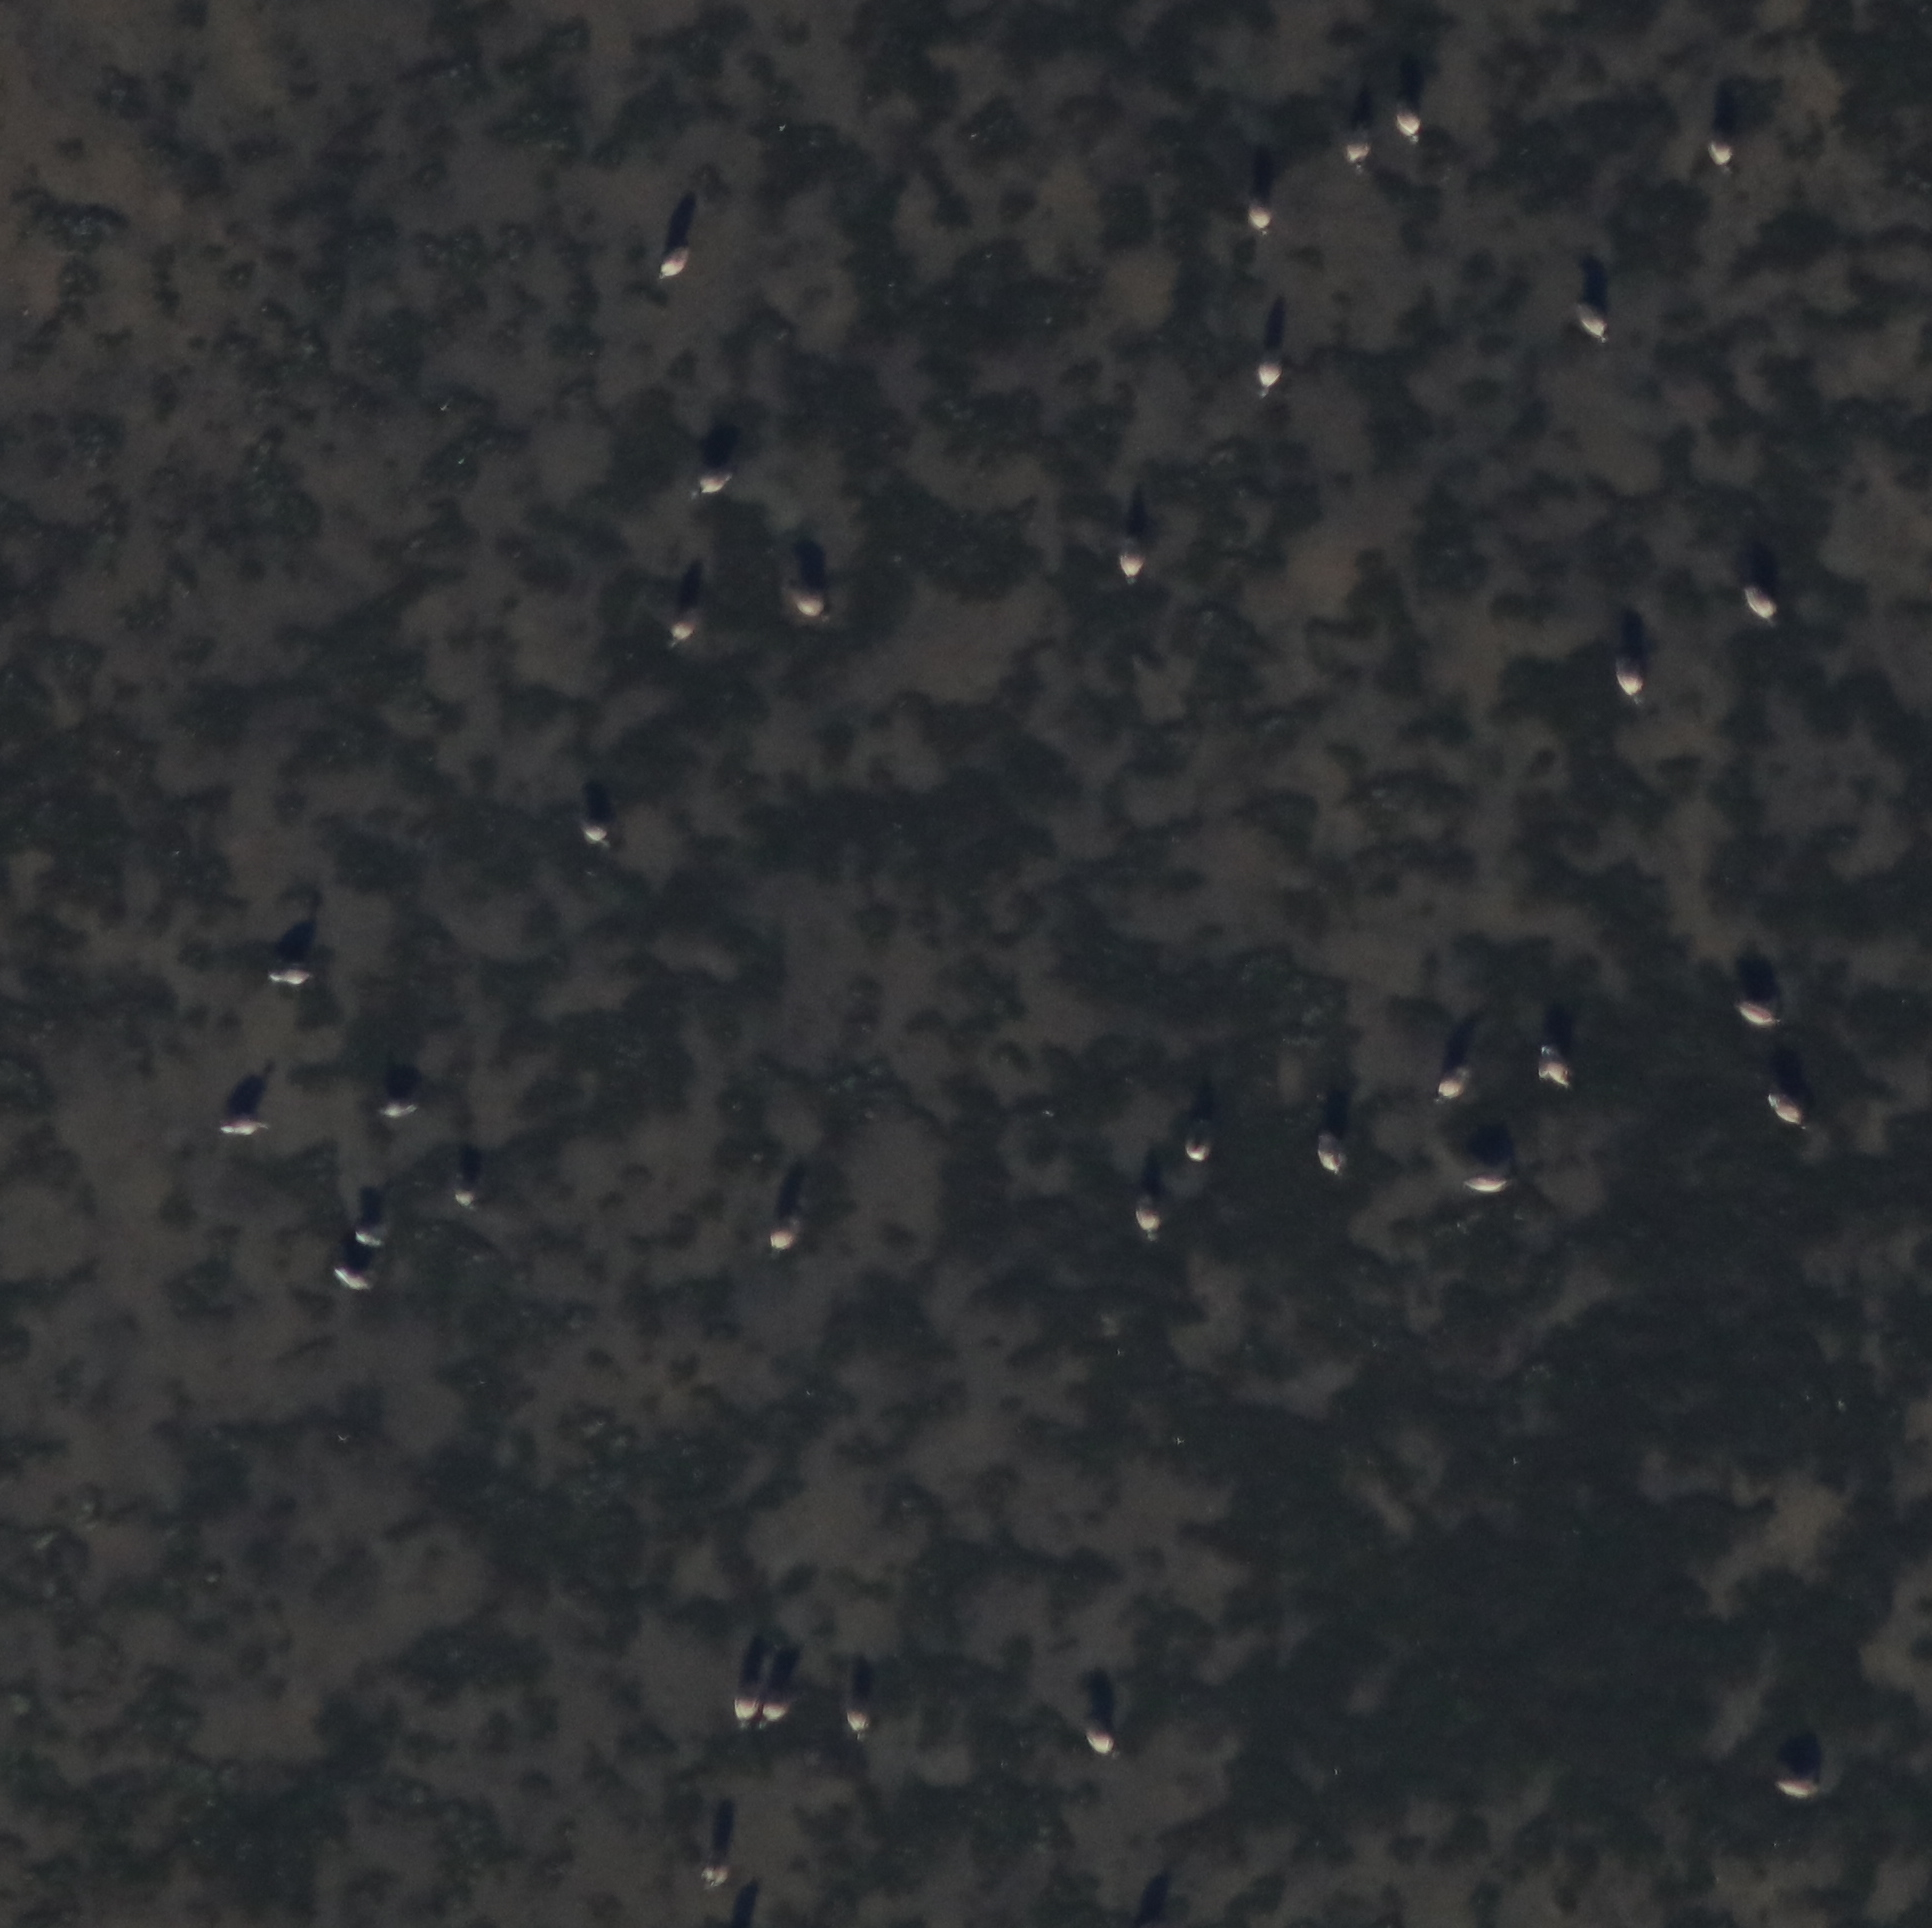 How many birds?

34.